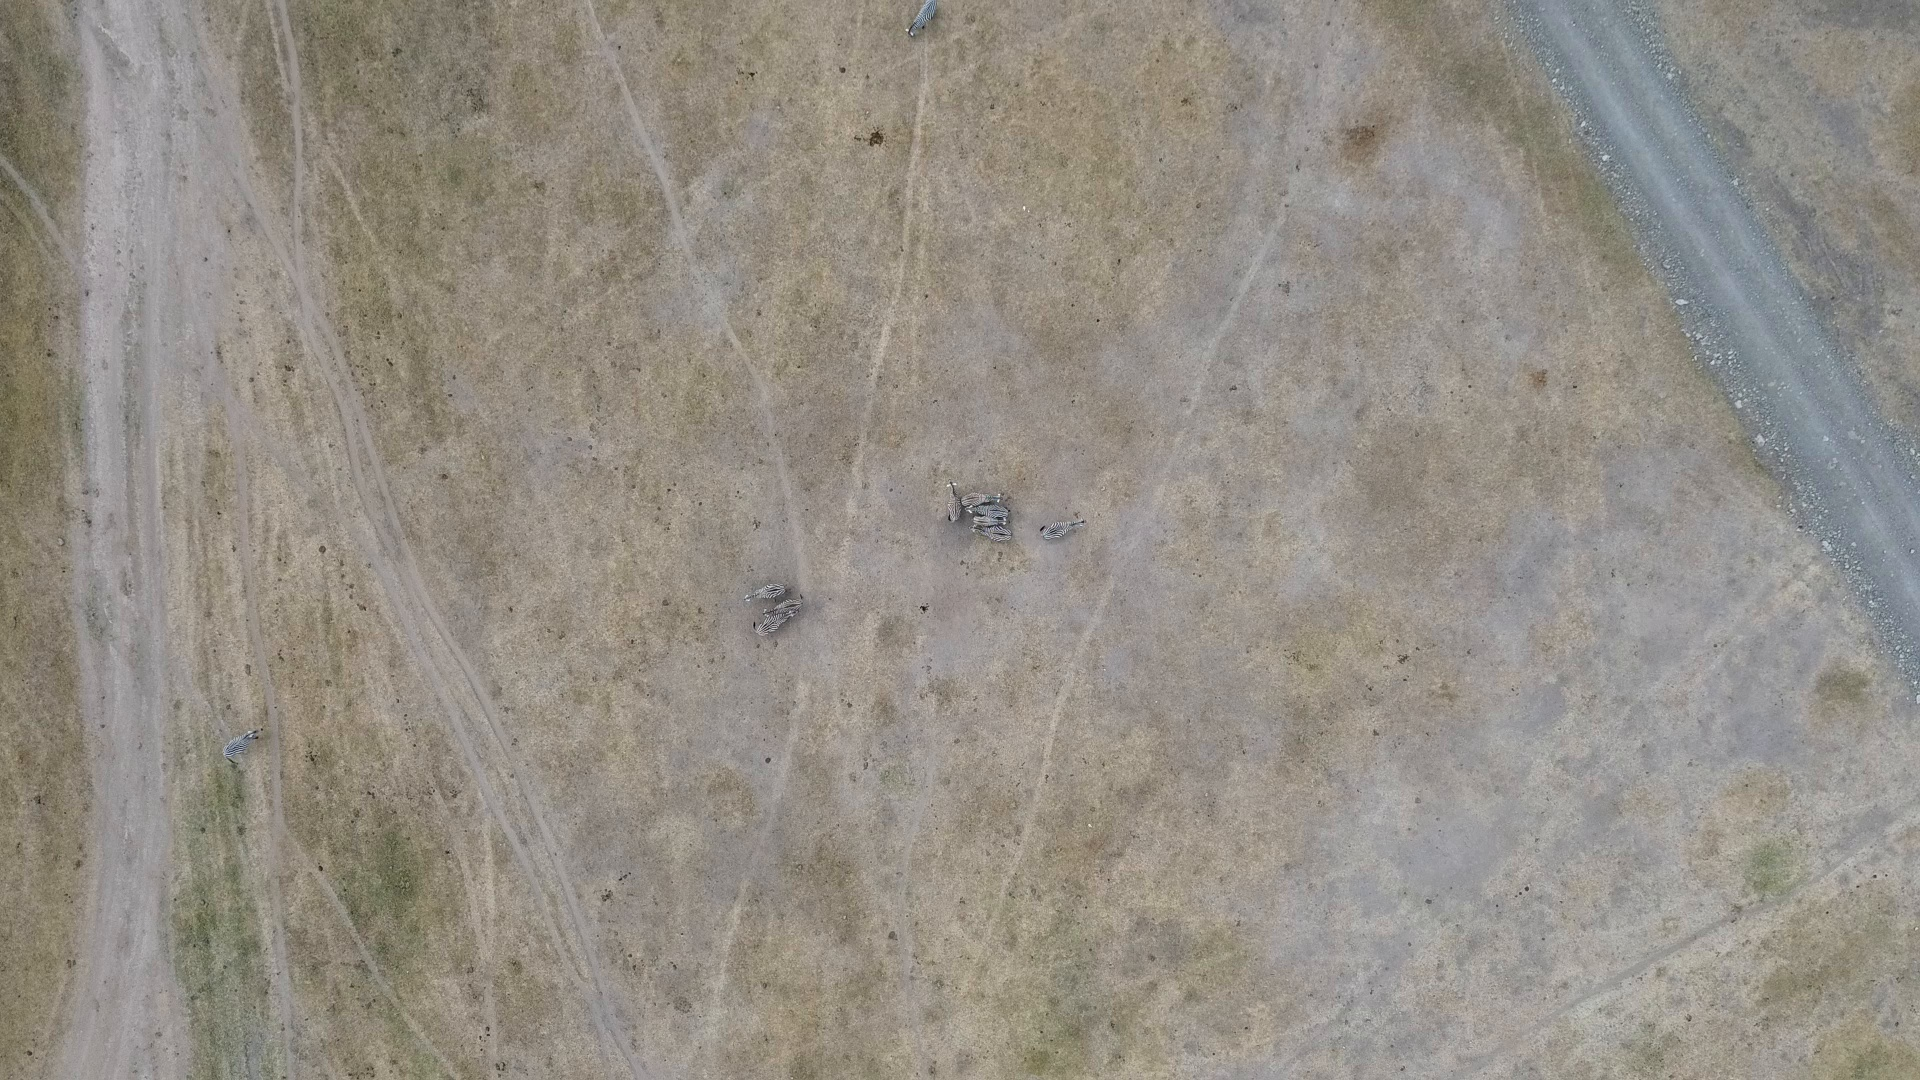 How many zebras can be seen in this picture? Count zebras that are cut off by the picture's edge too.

11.